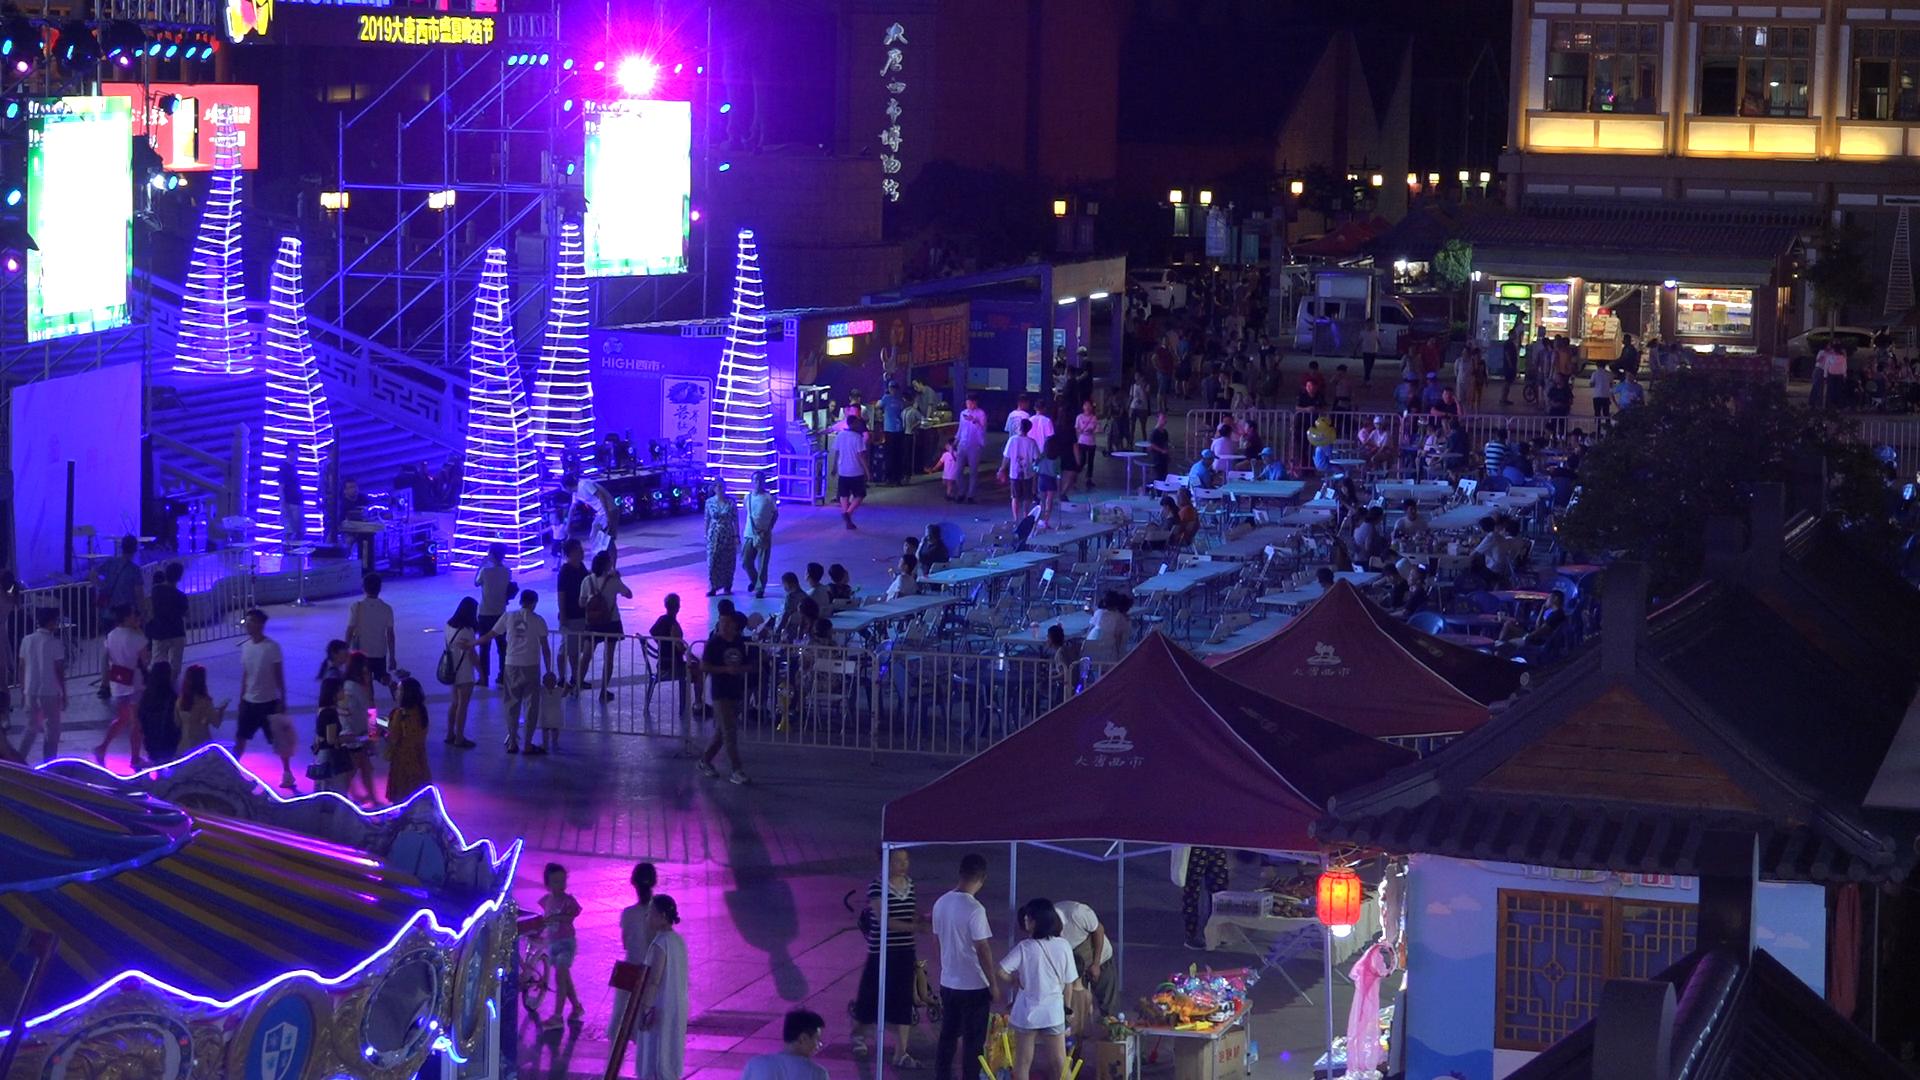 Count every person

124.